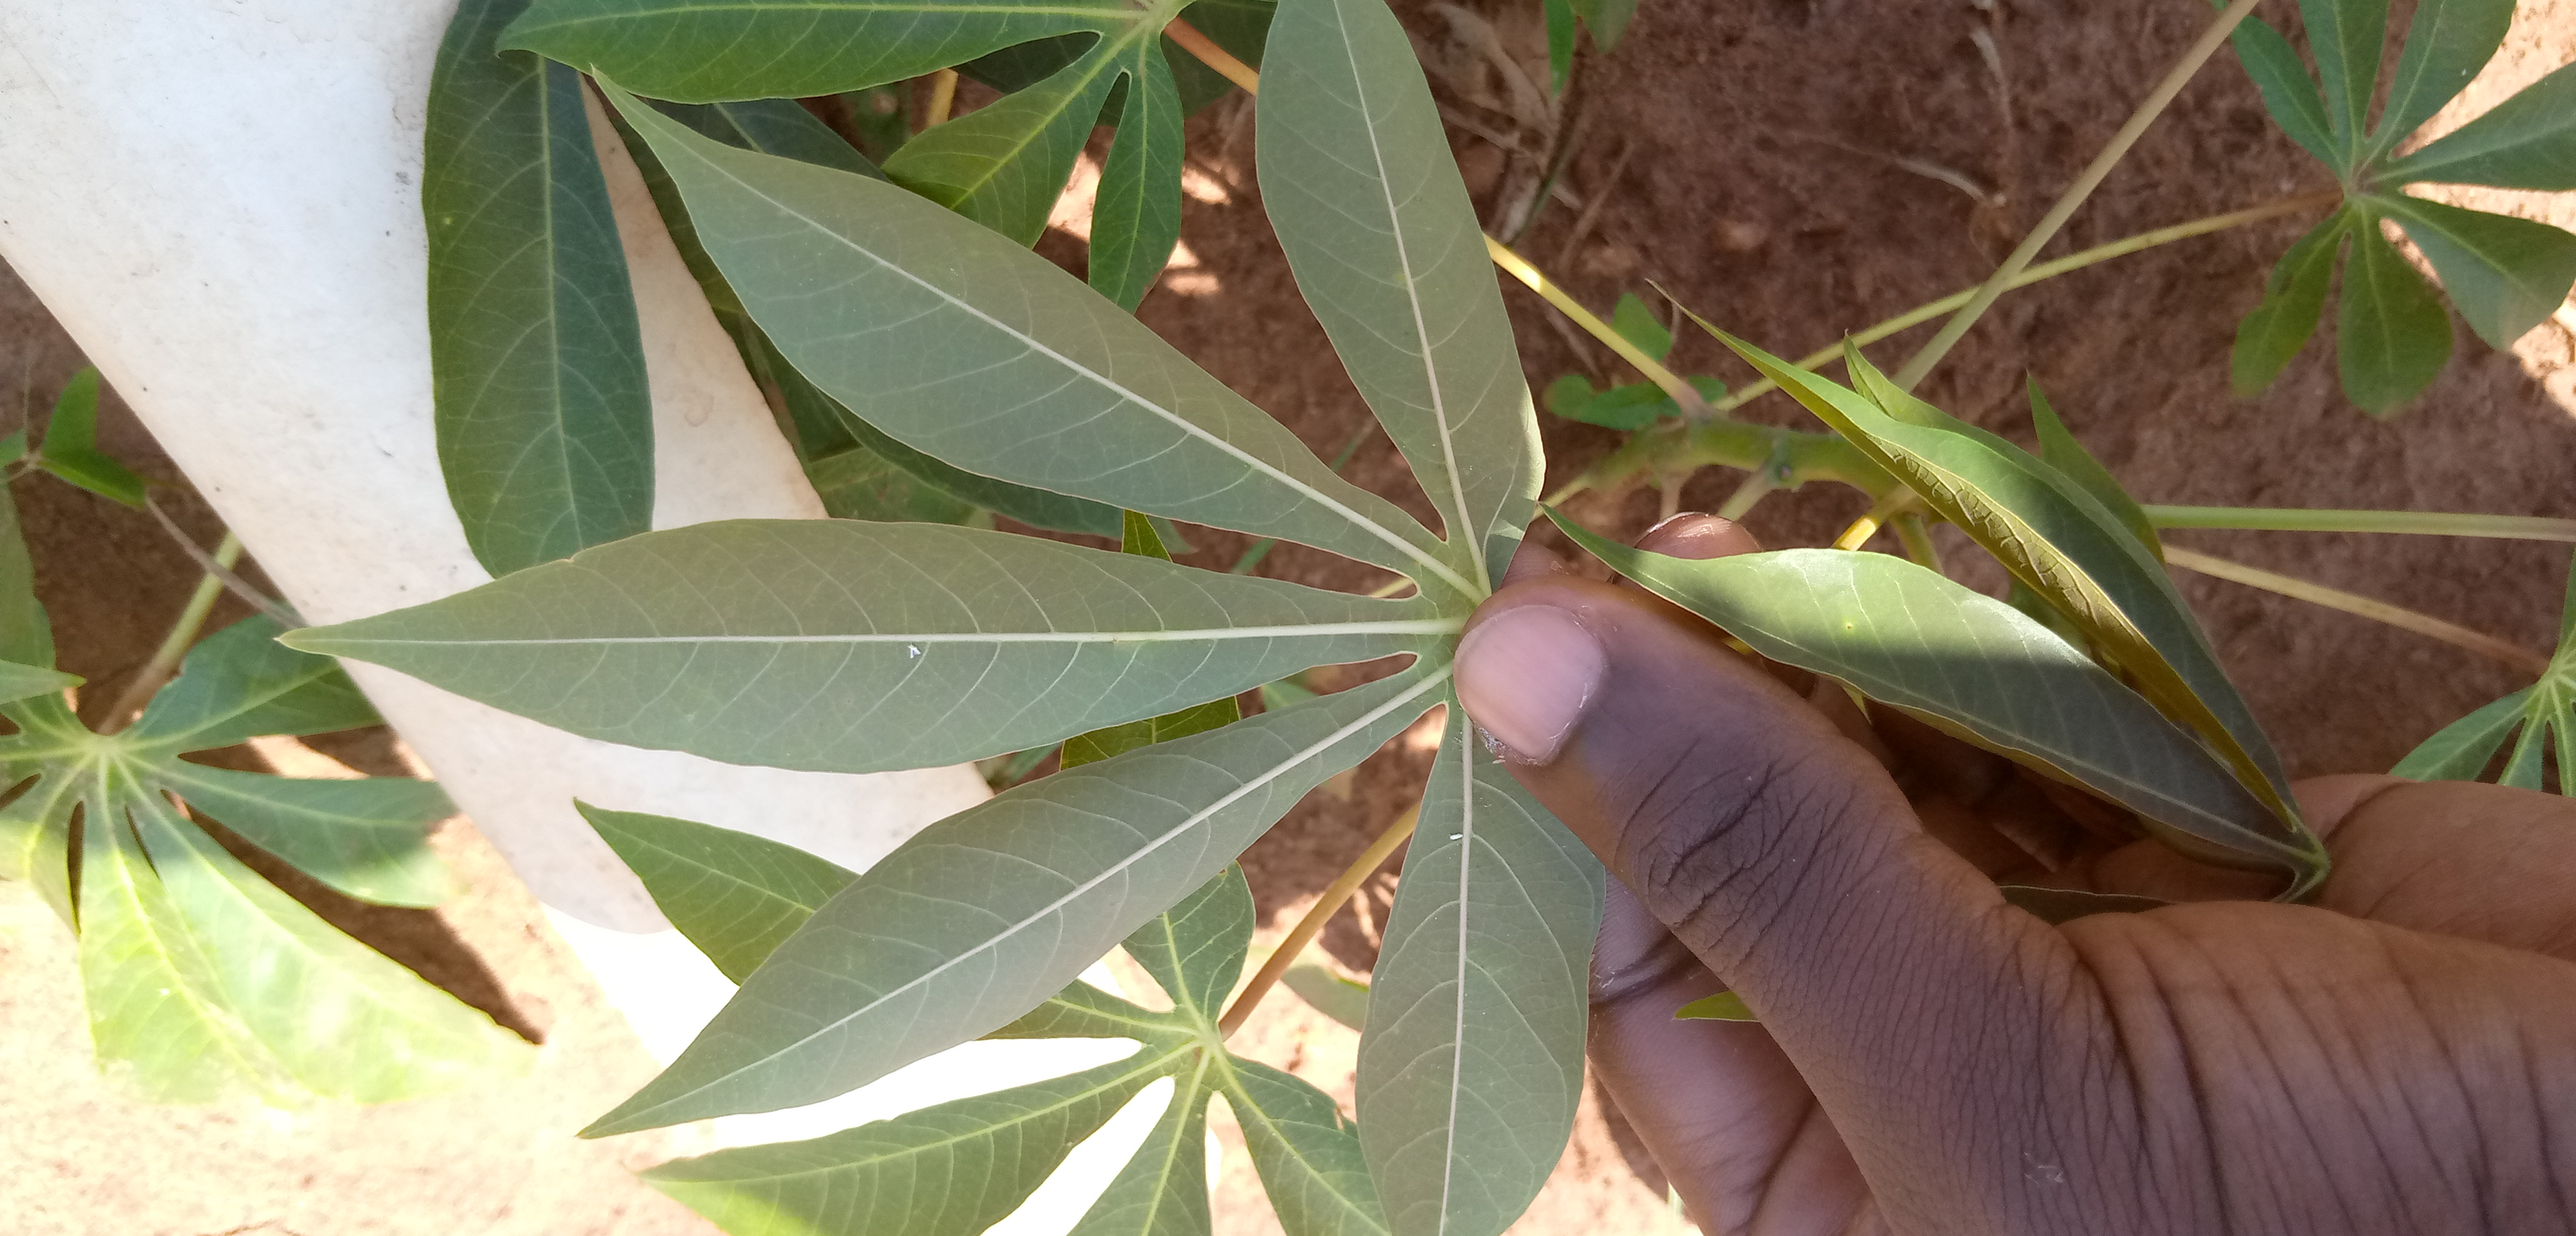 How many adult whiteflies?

2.